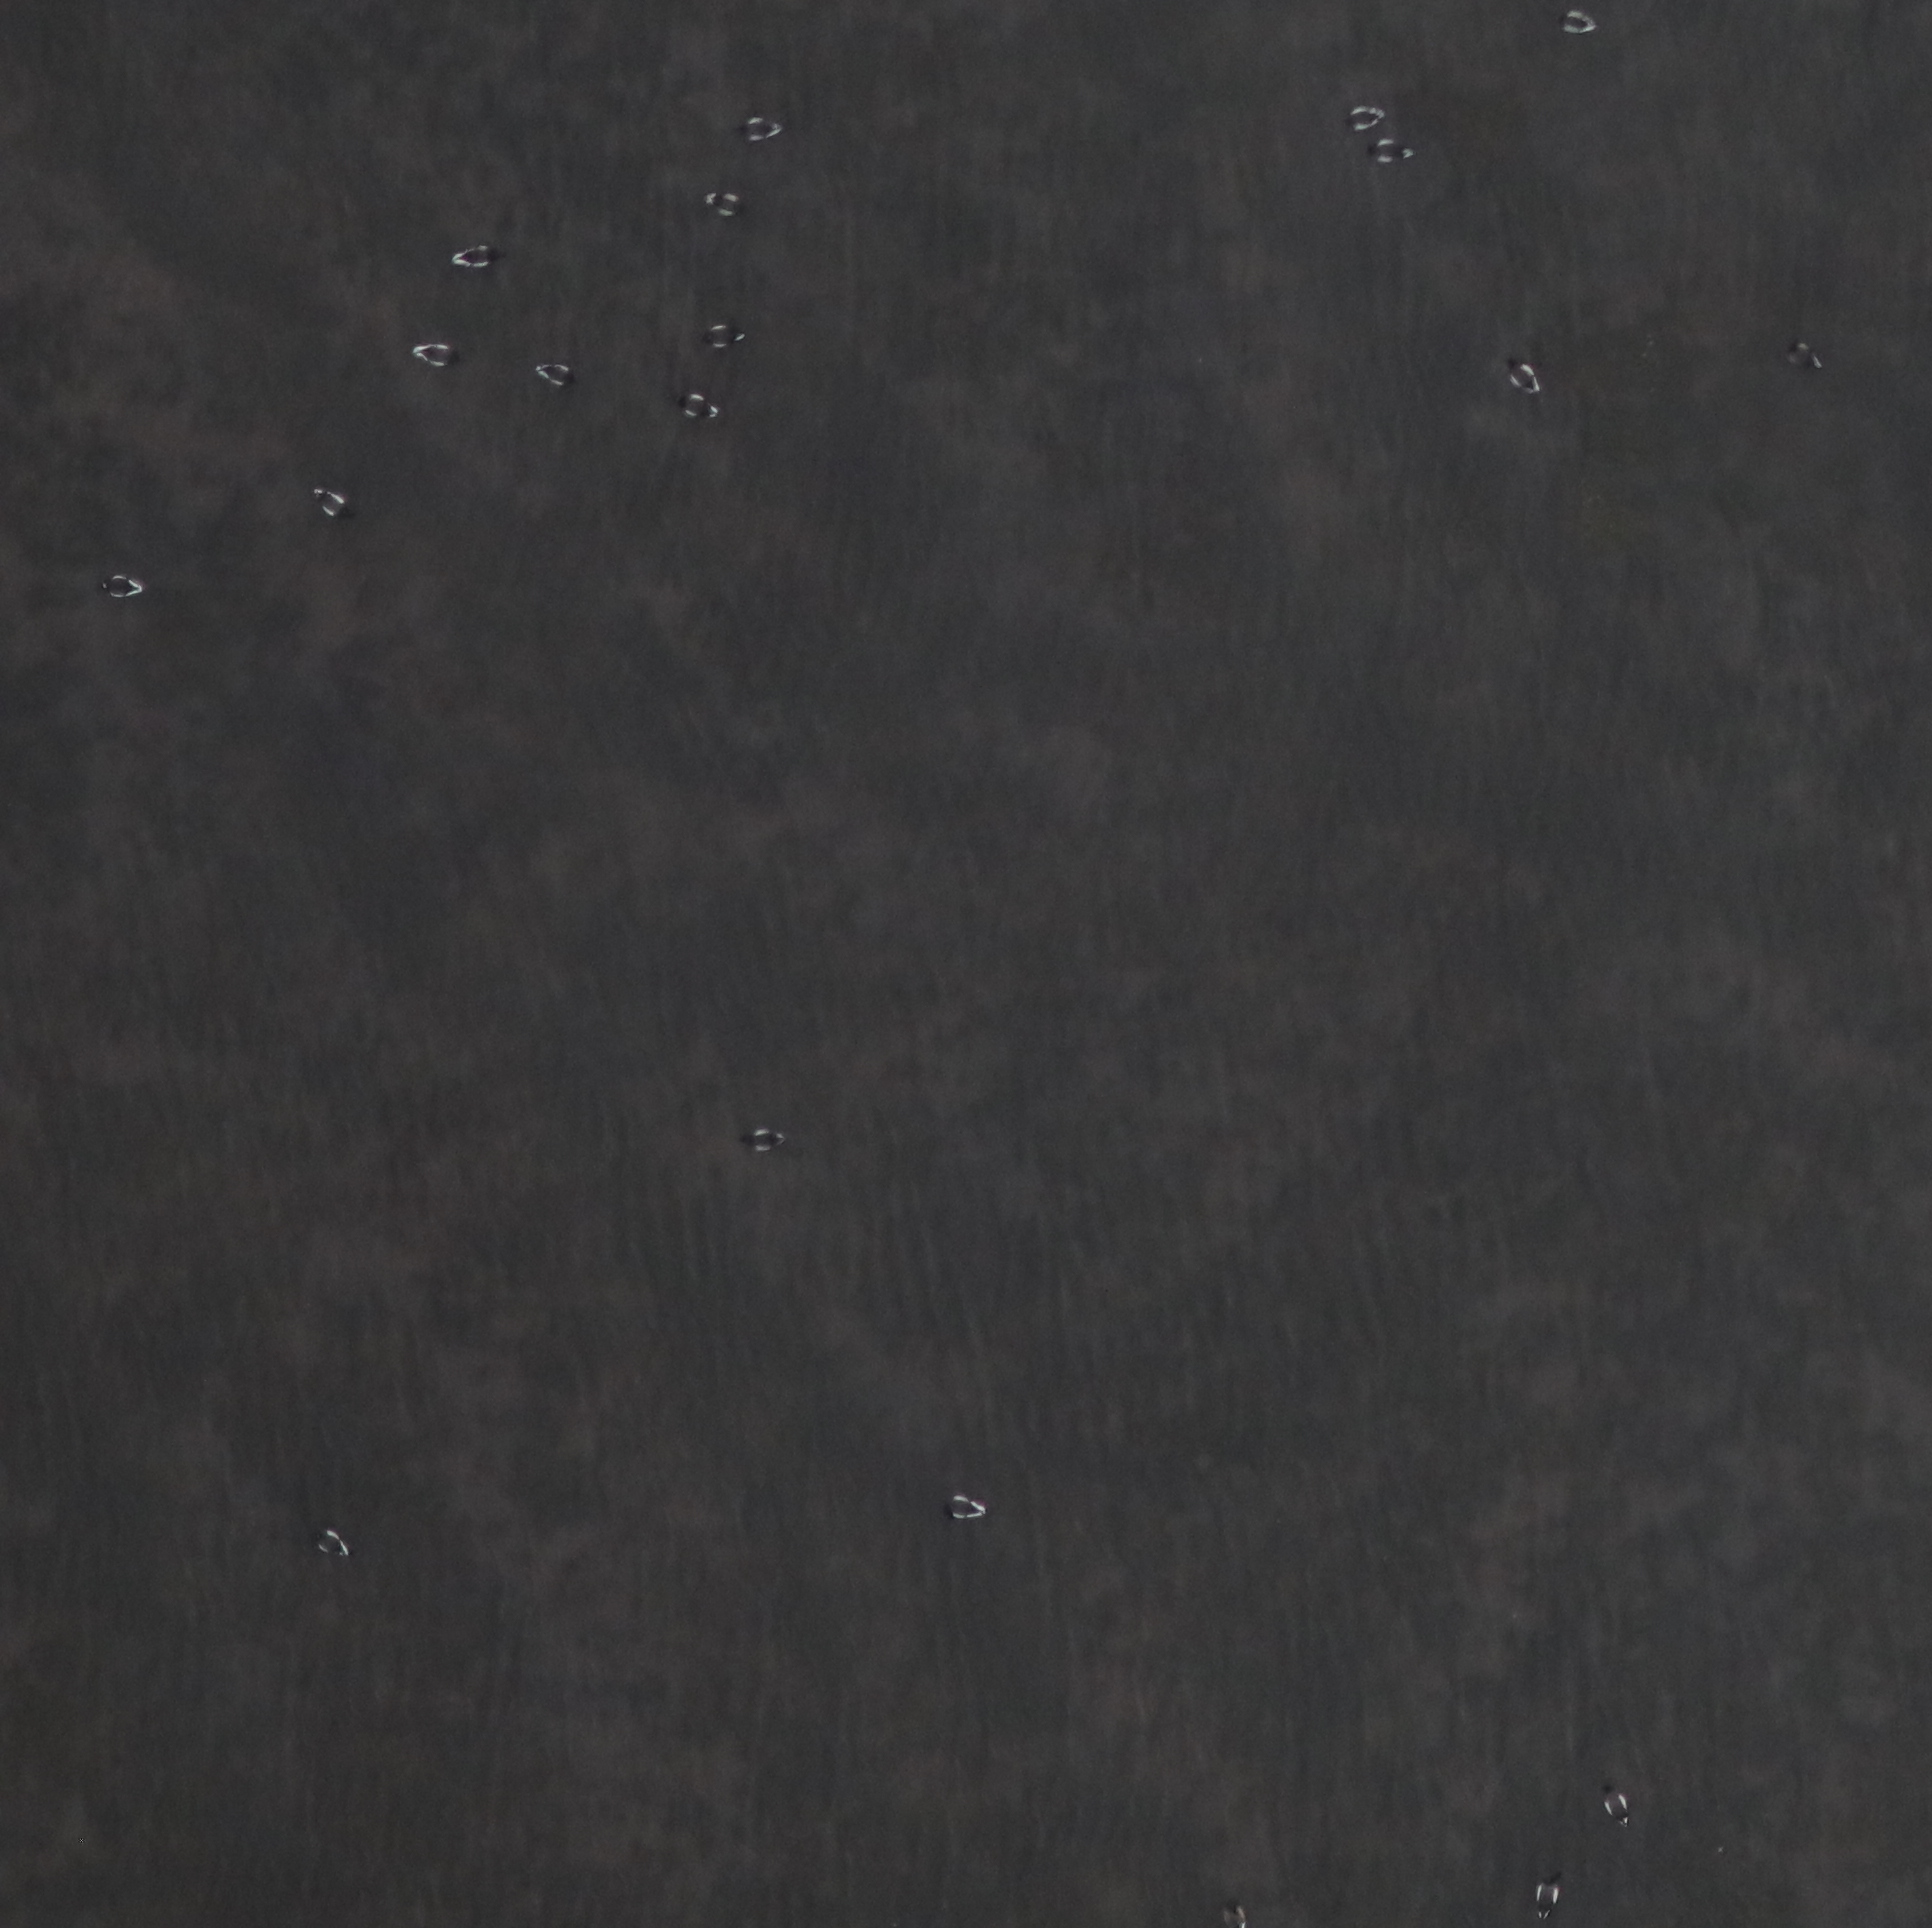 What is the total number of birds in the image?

20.